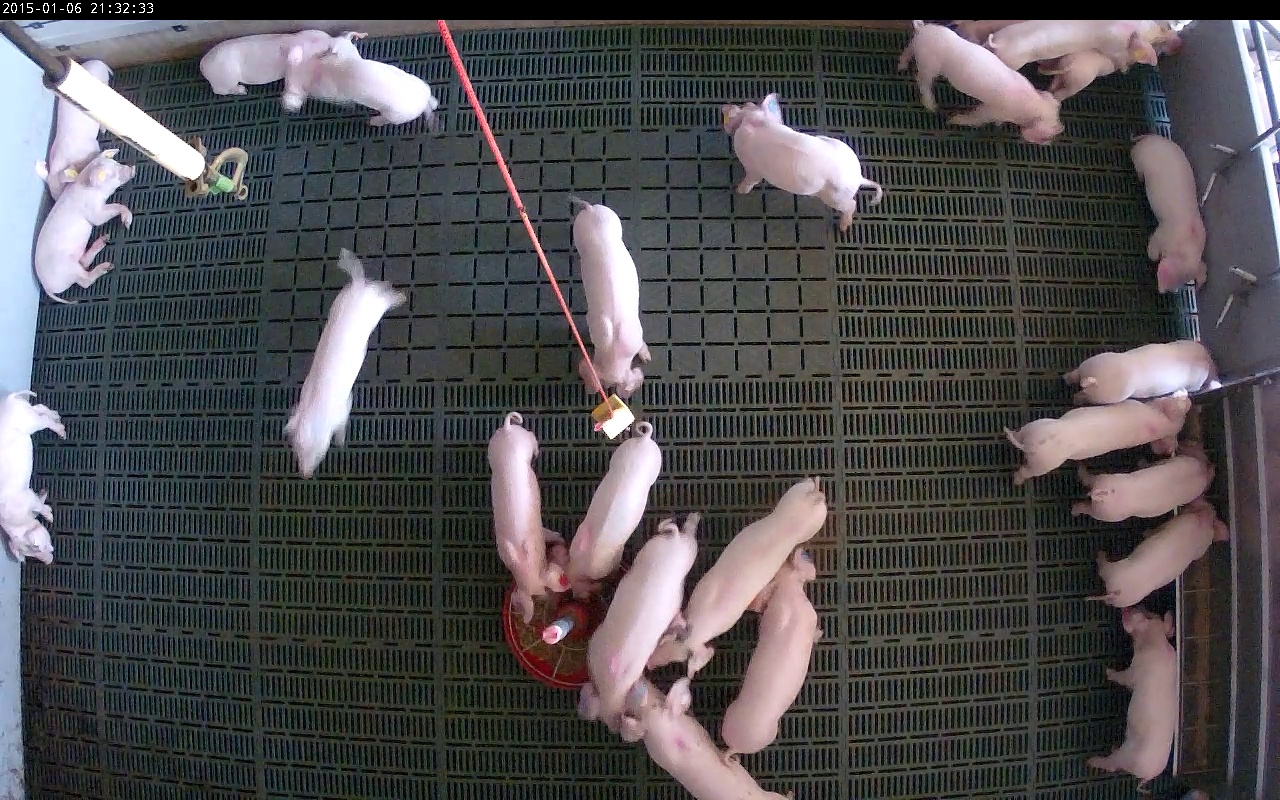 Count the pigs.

24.